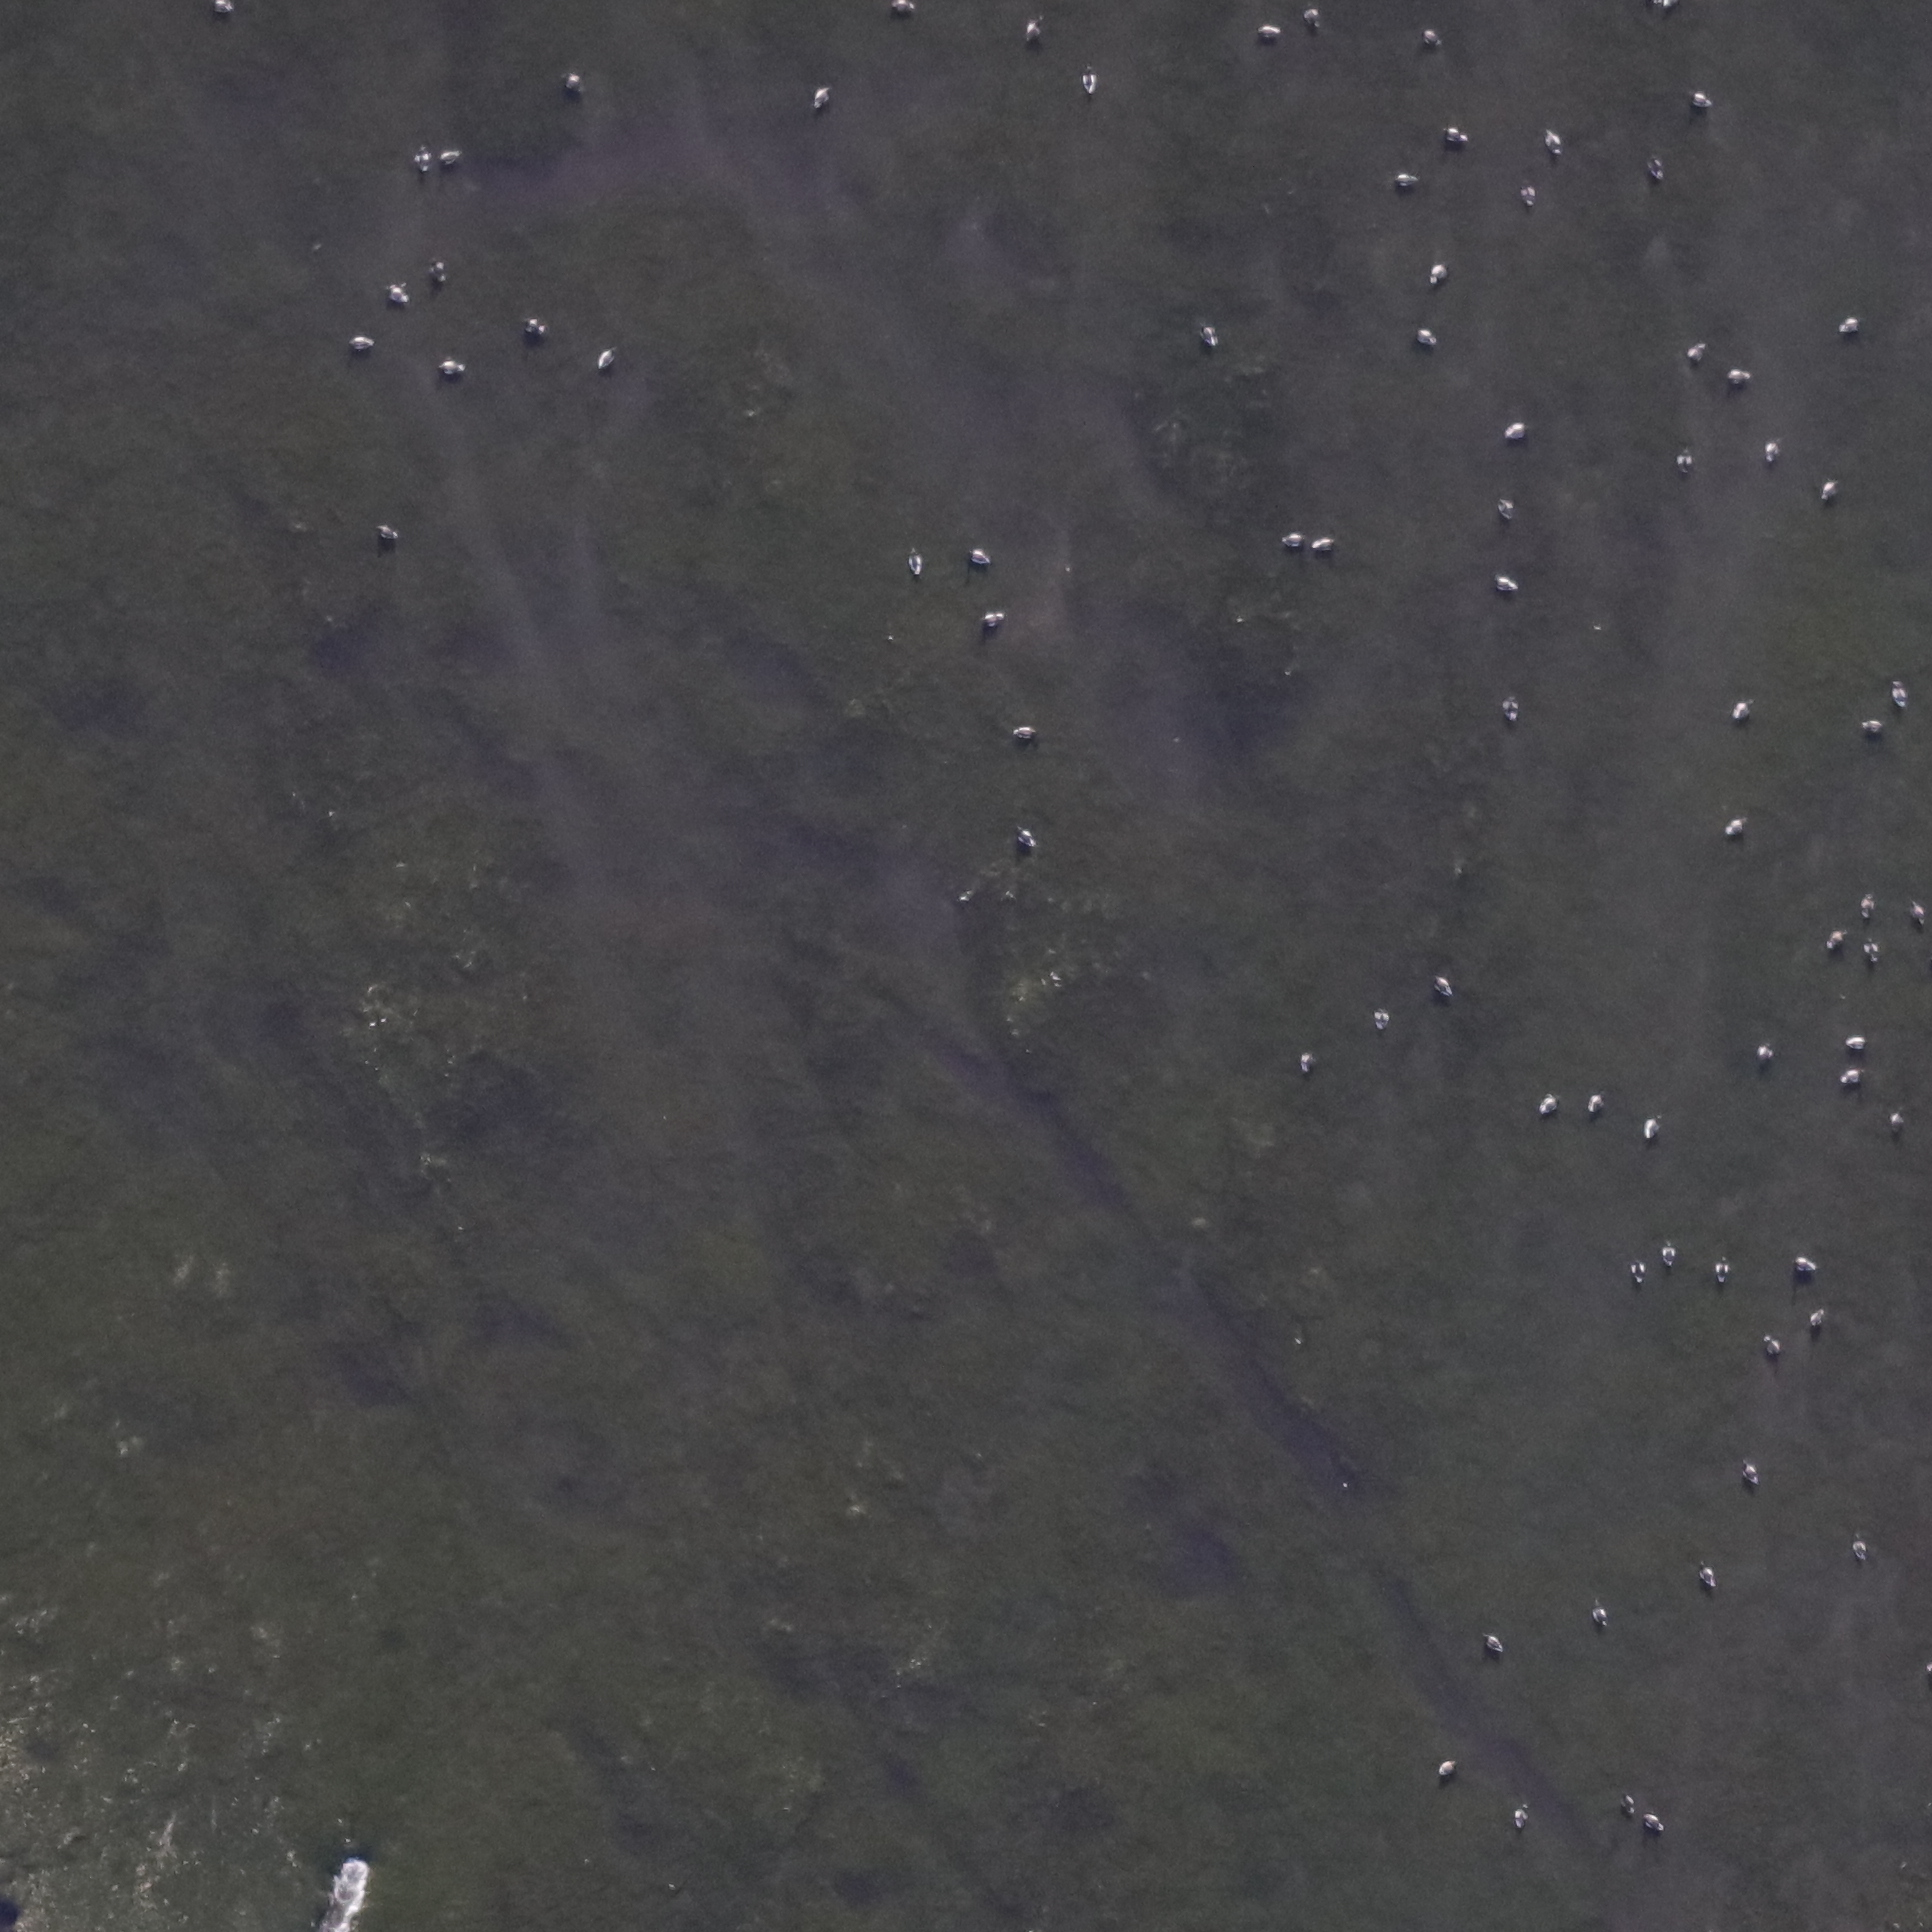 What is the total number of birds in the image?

78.